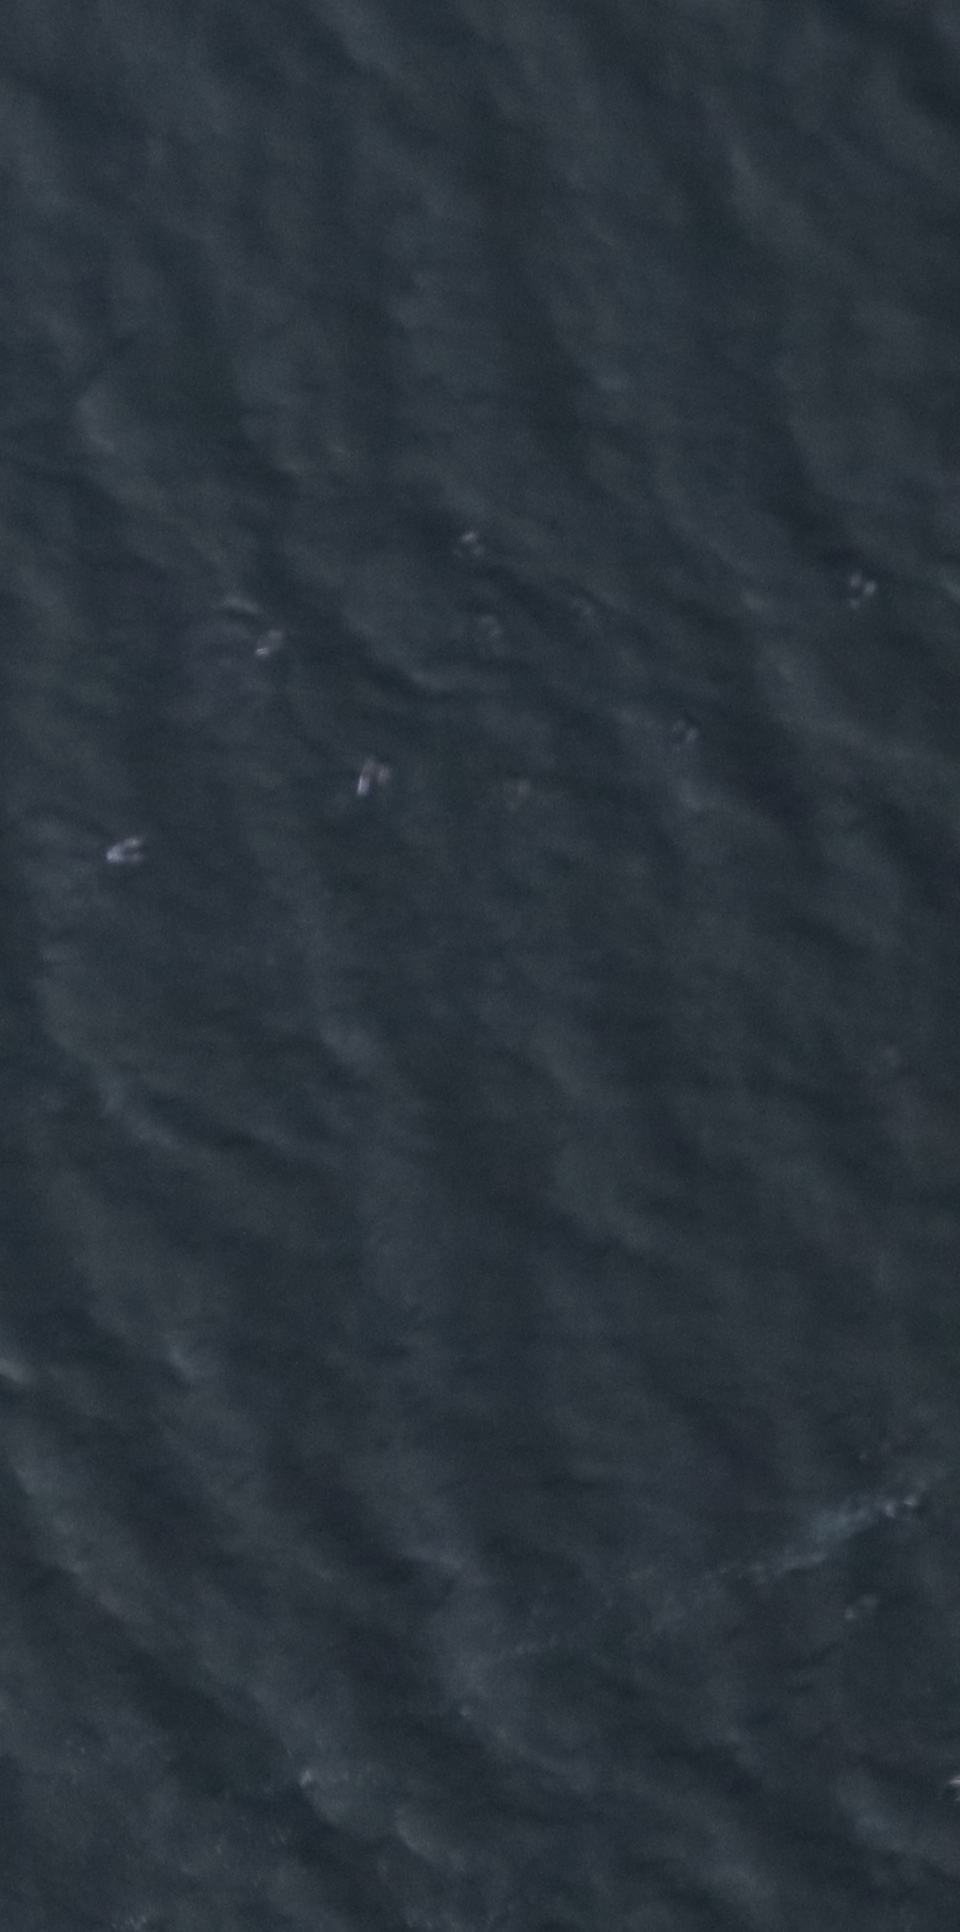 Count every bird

12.